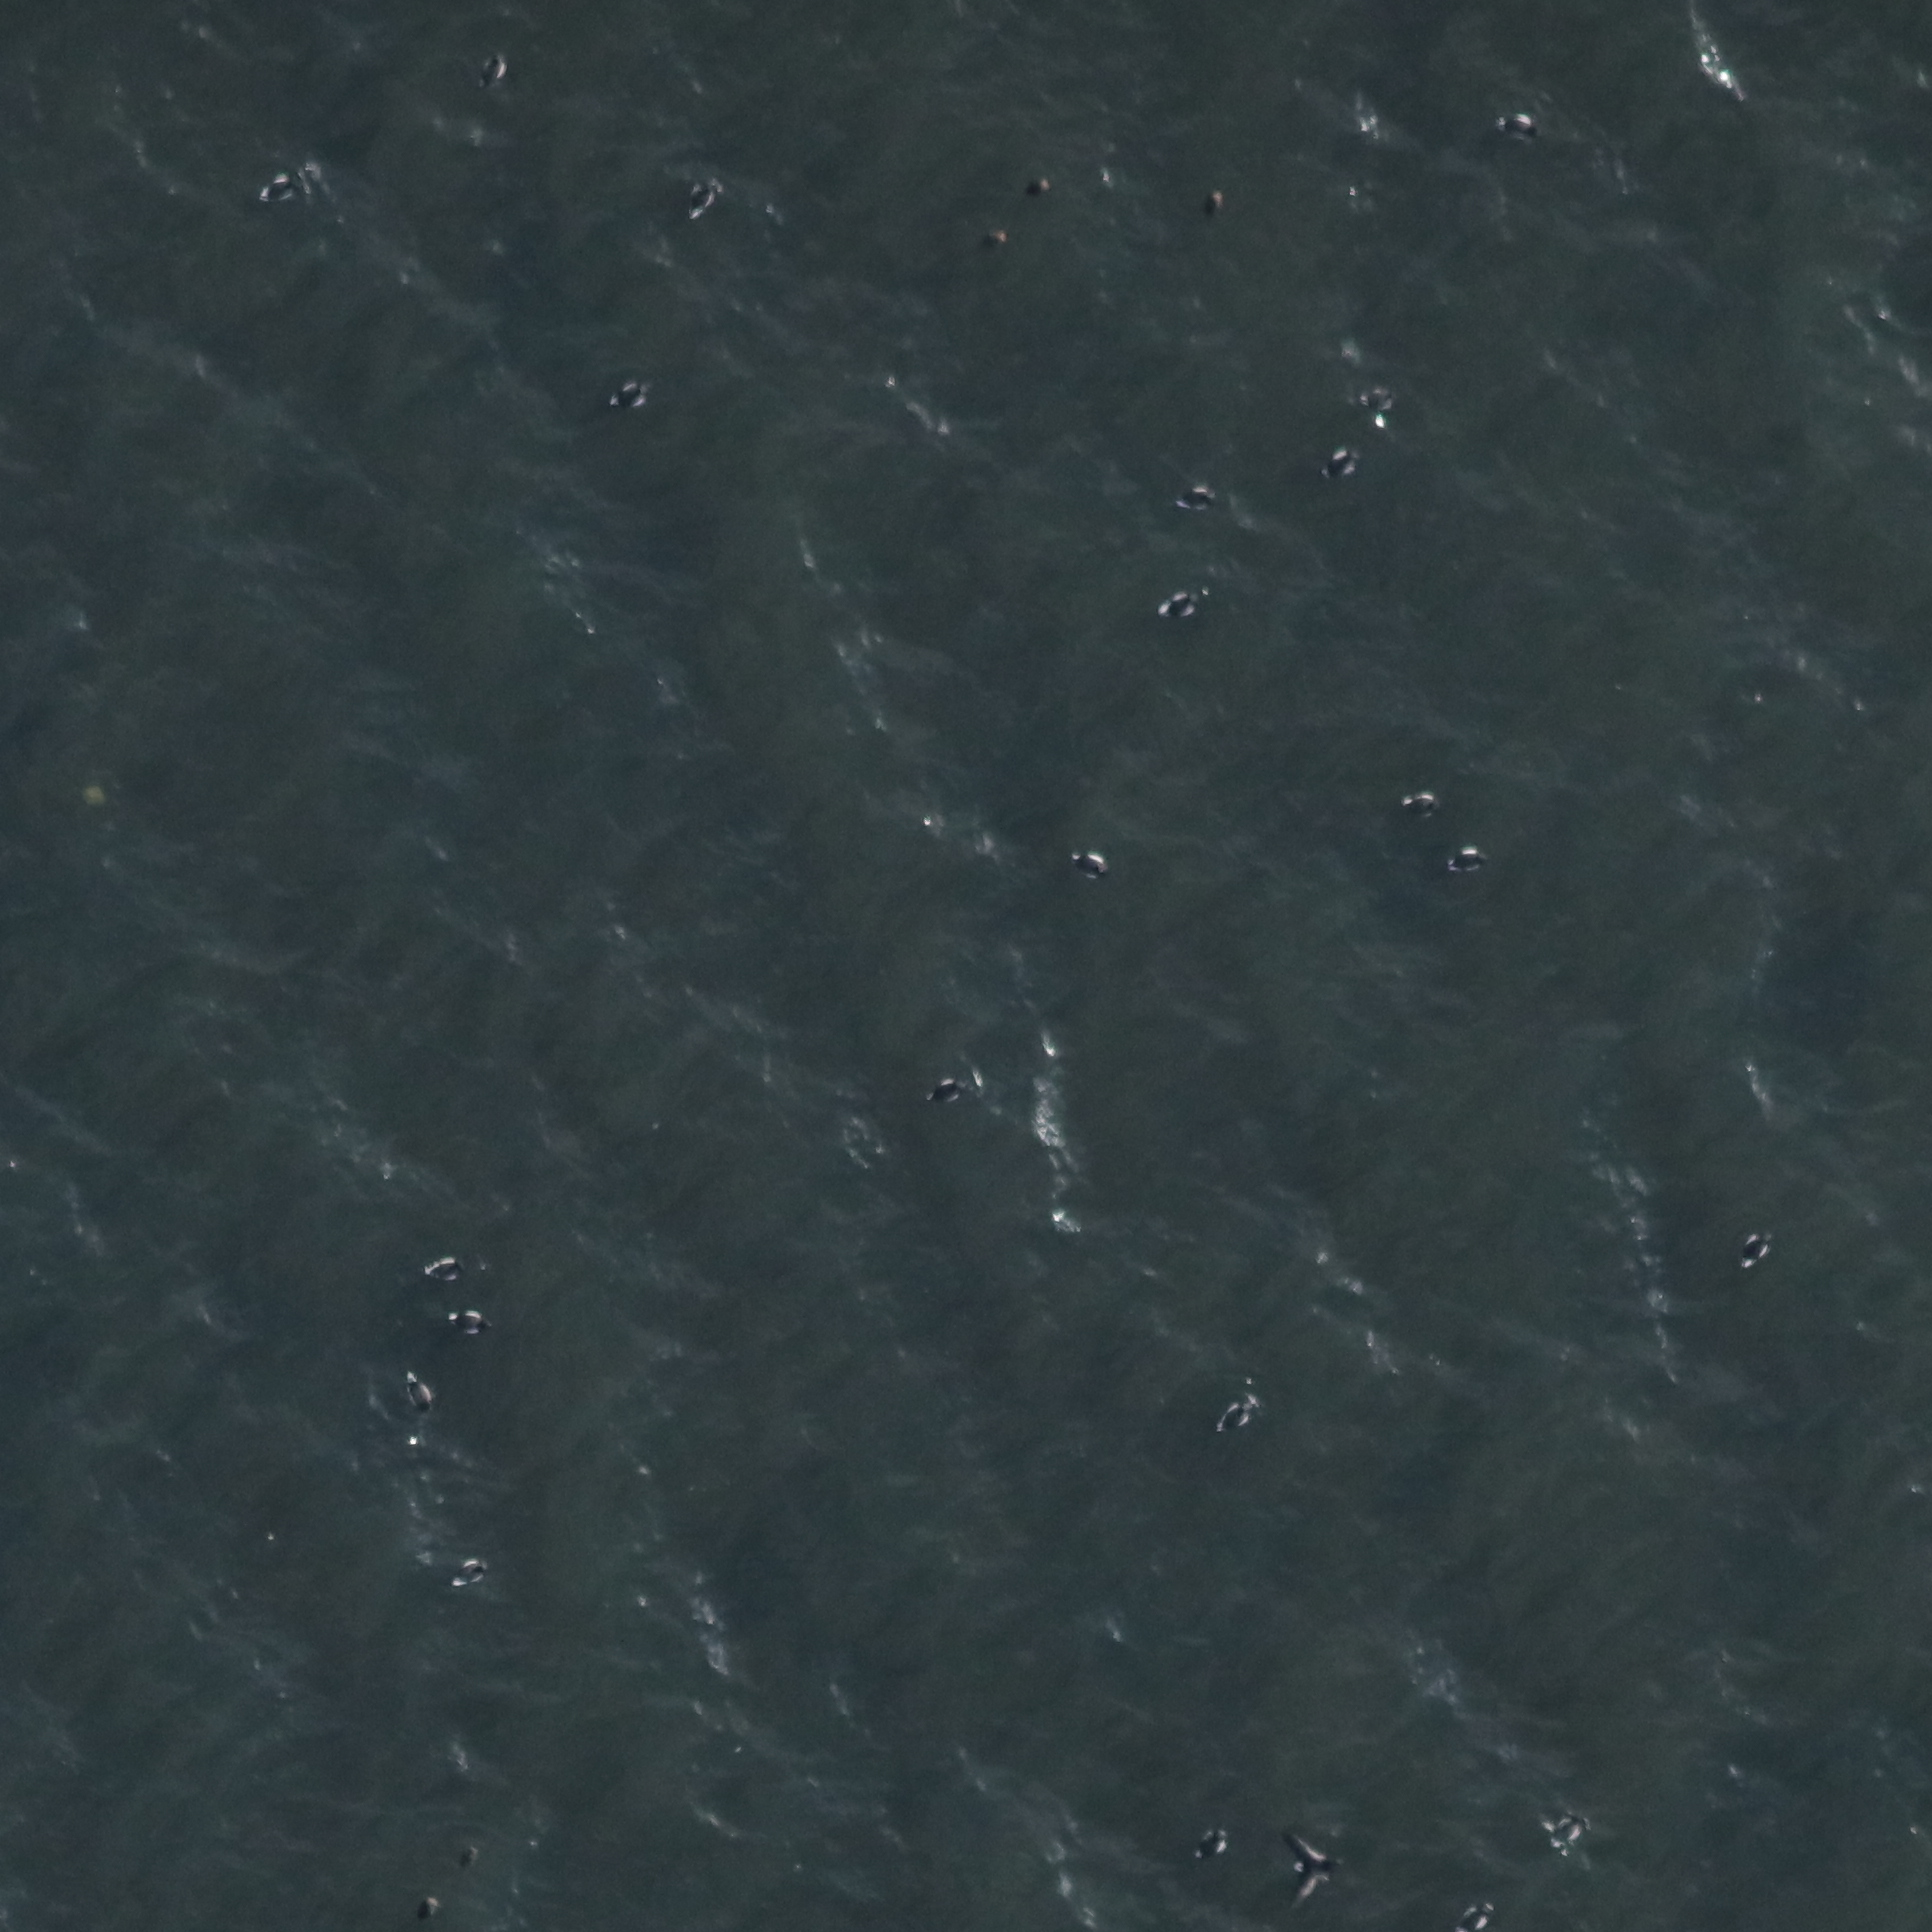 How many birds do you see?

28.